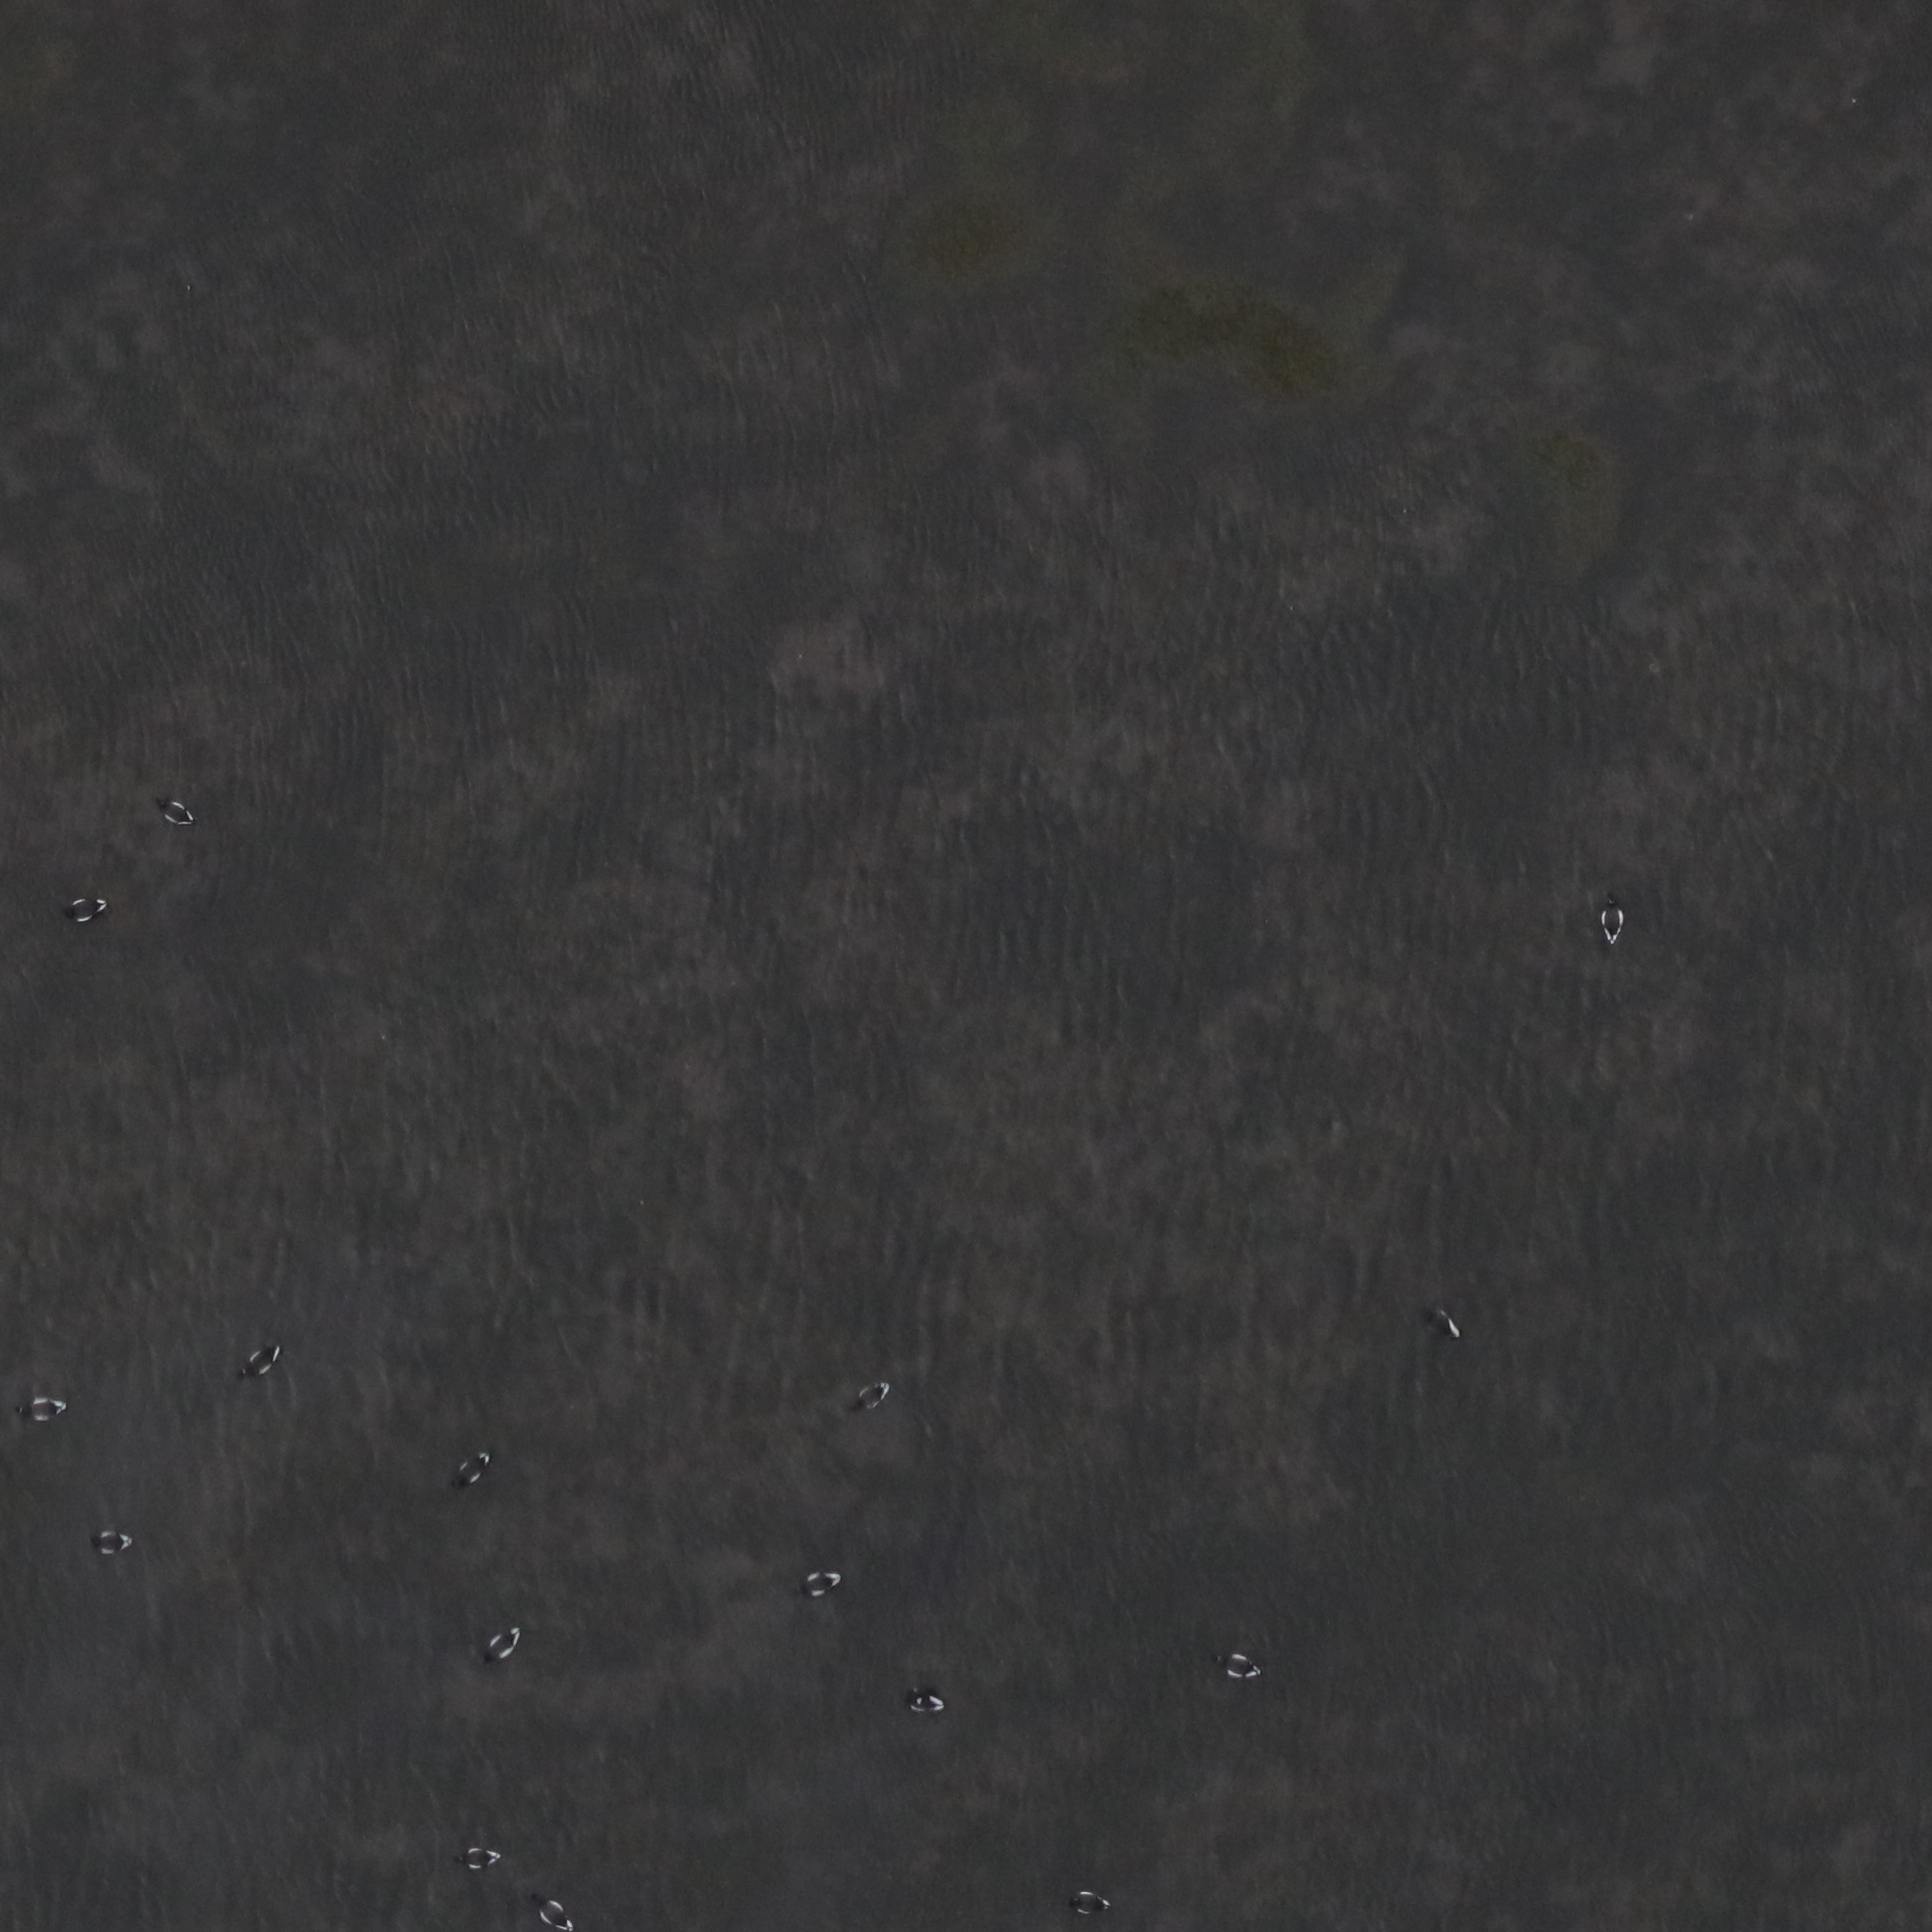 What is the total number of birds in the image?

16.